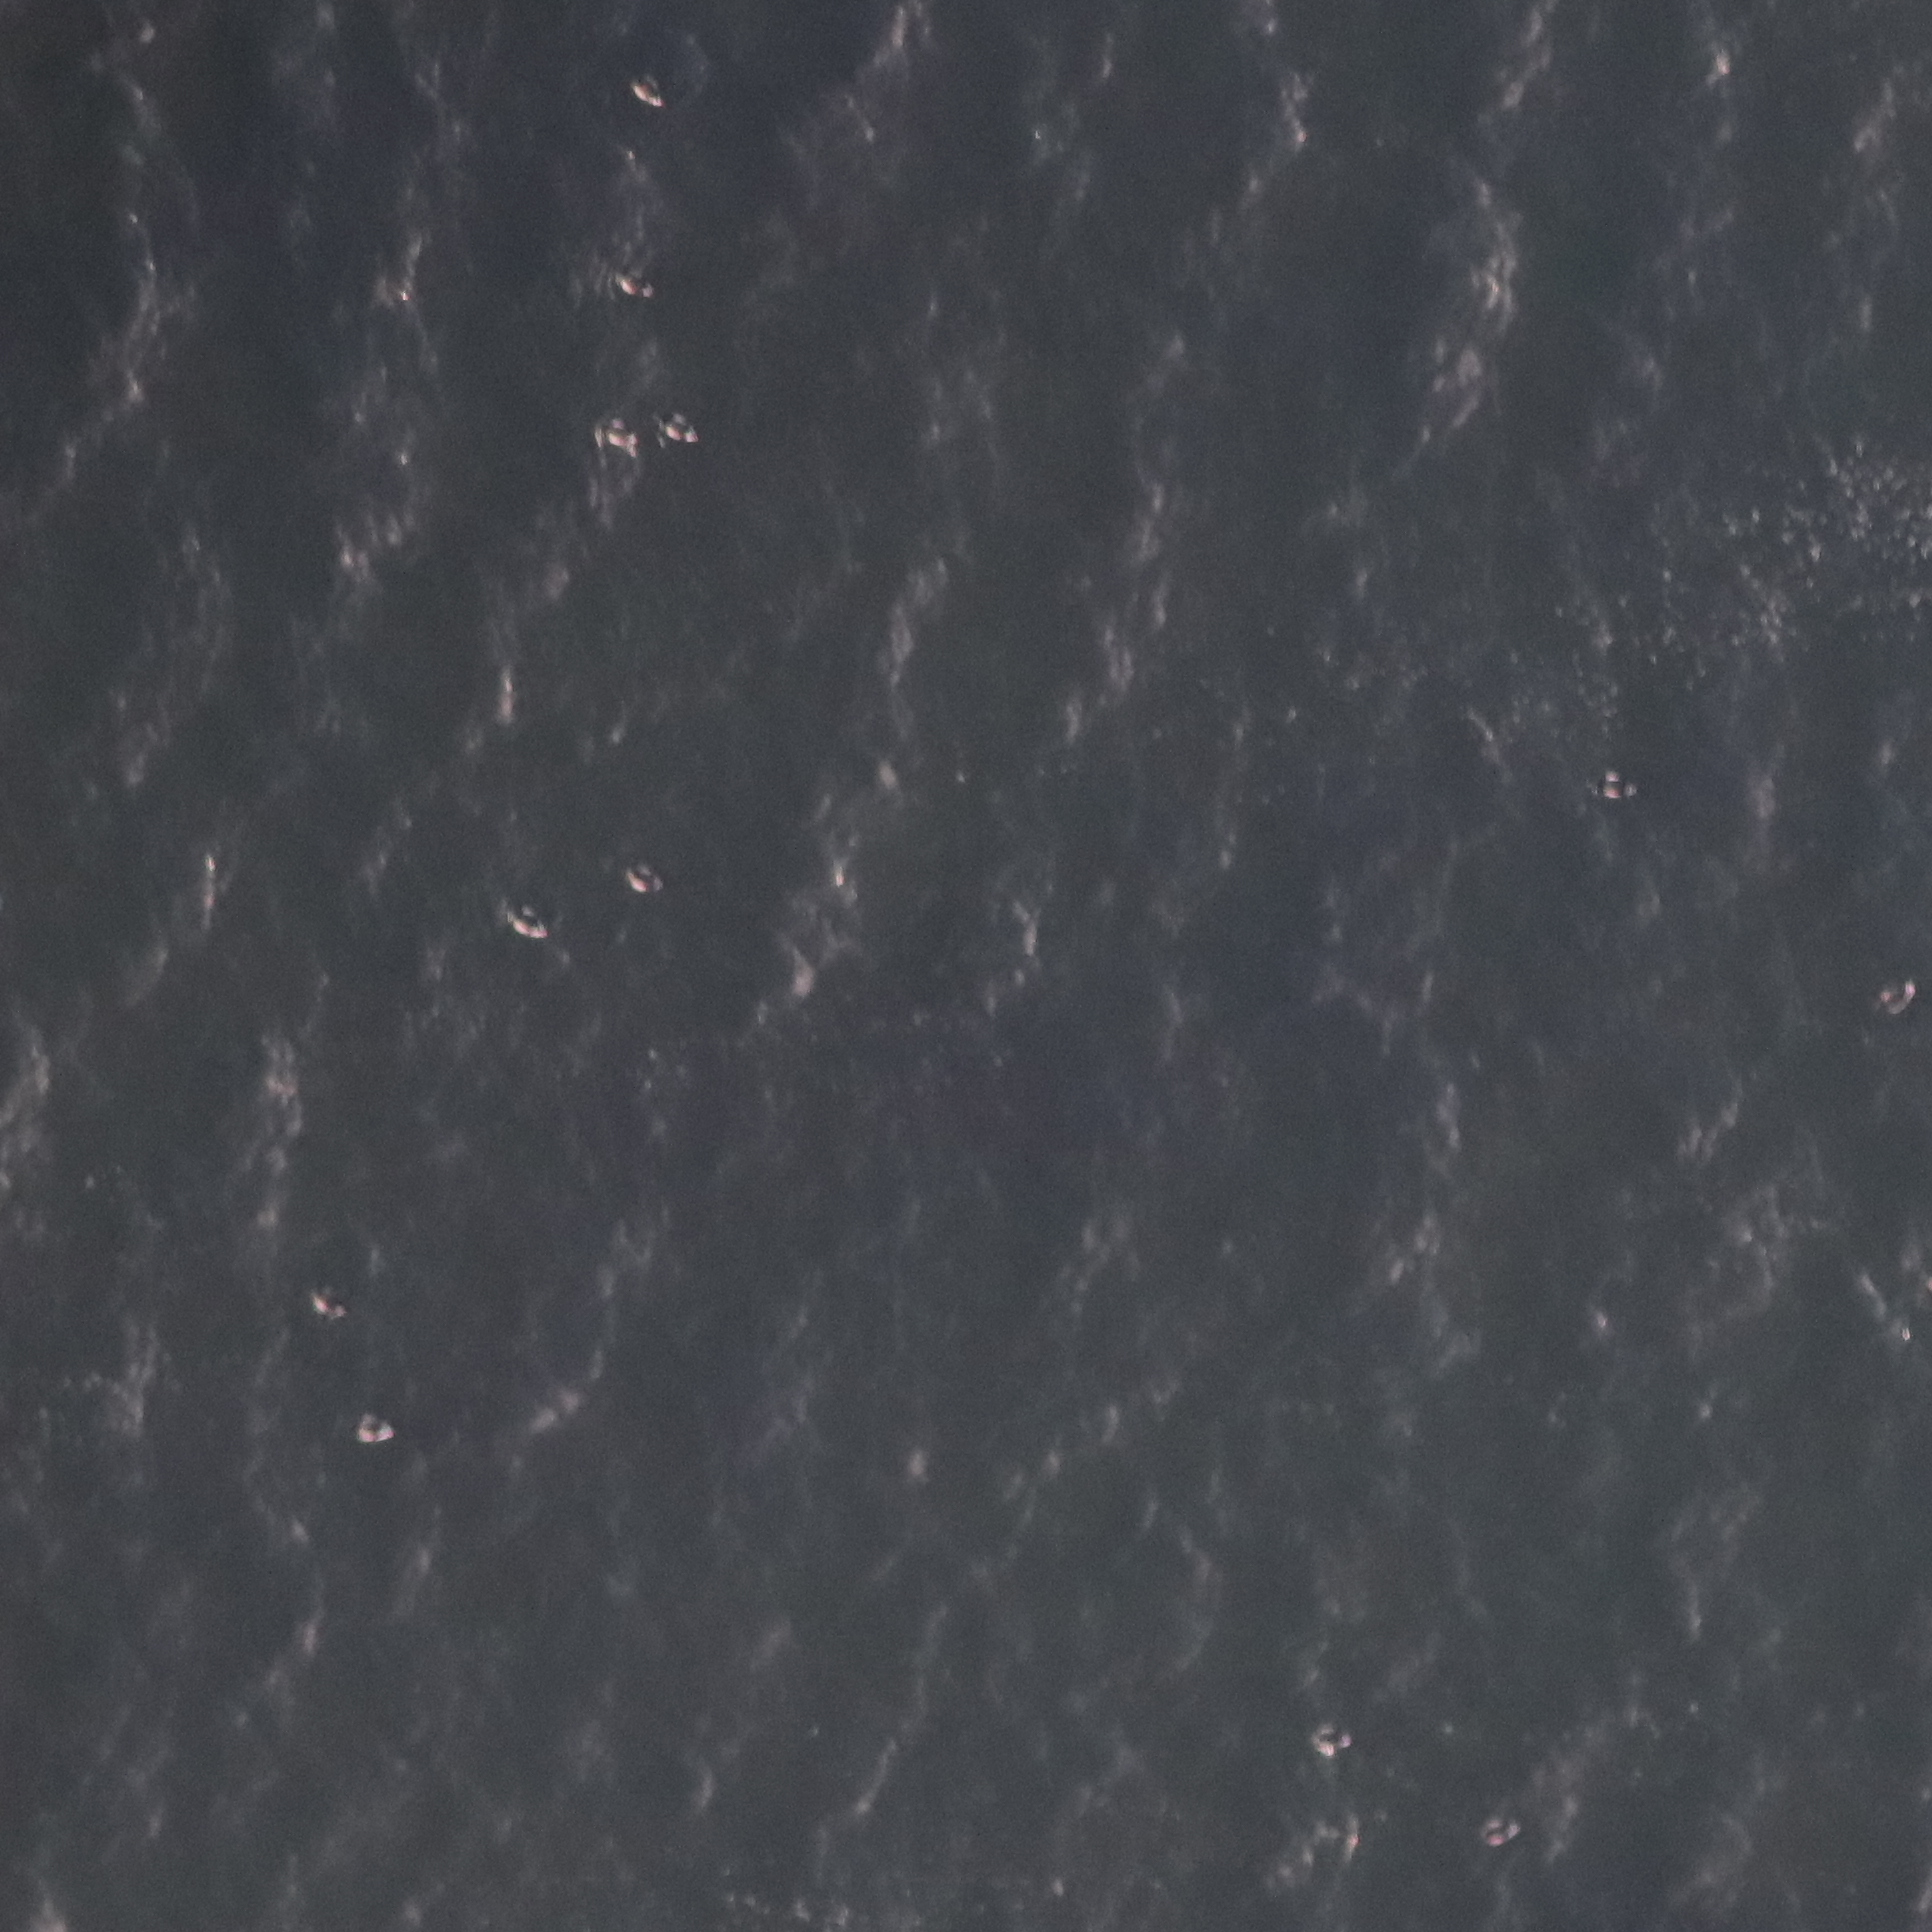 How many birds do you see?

12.